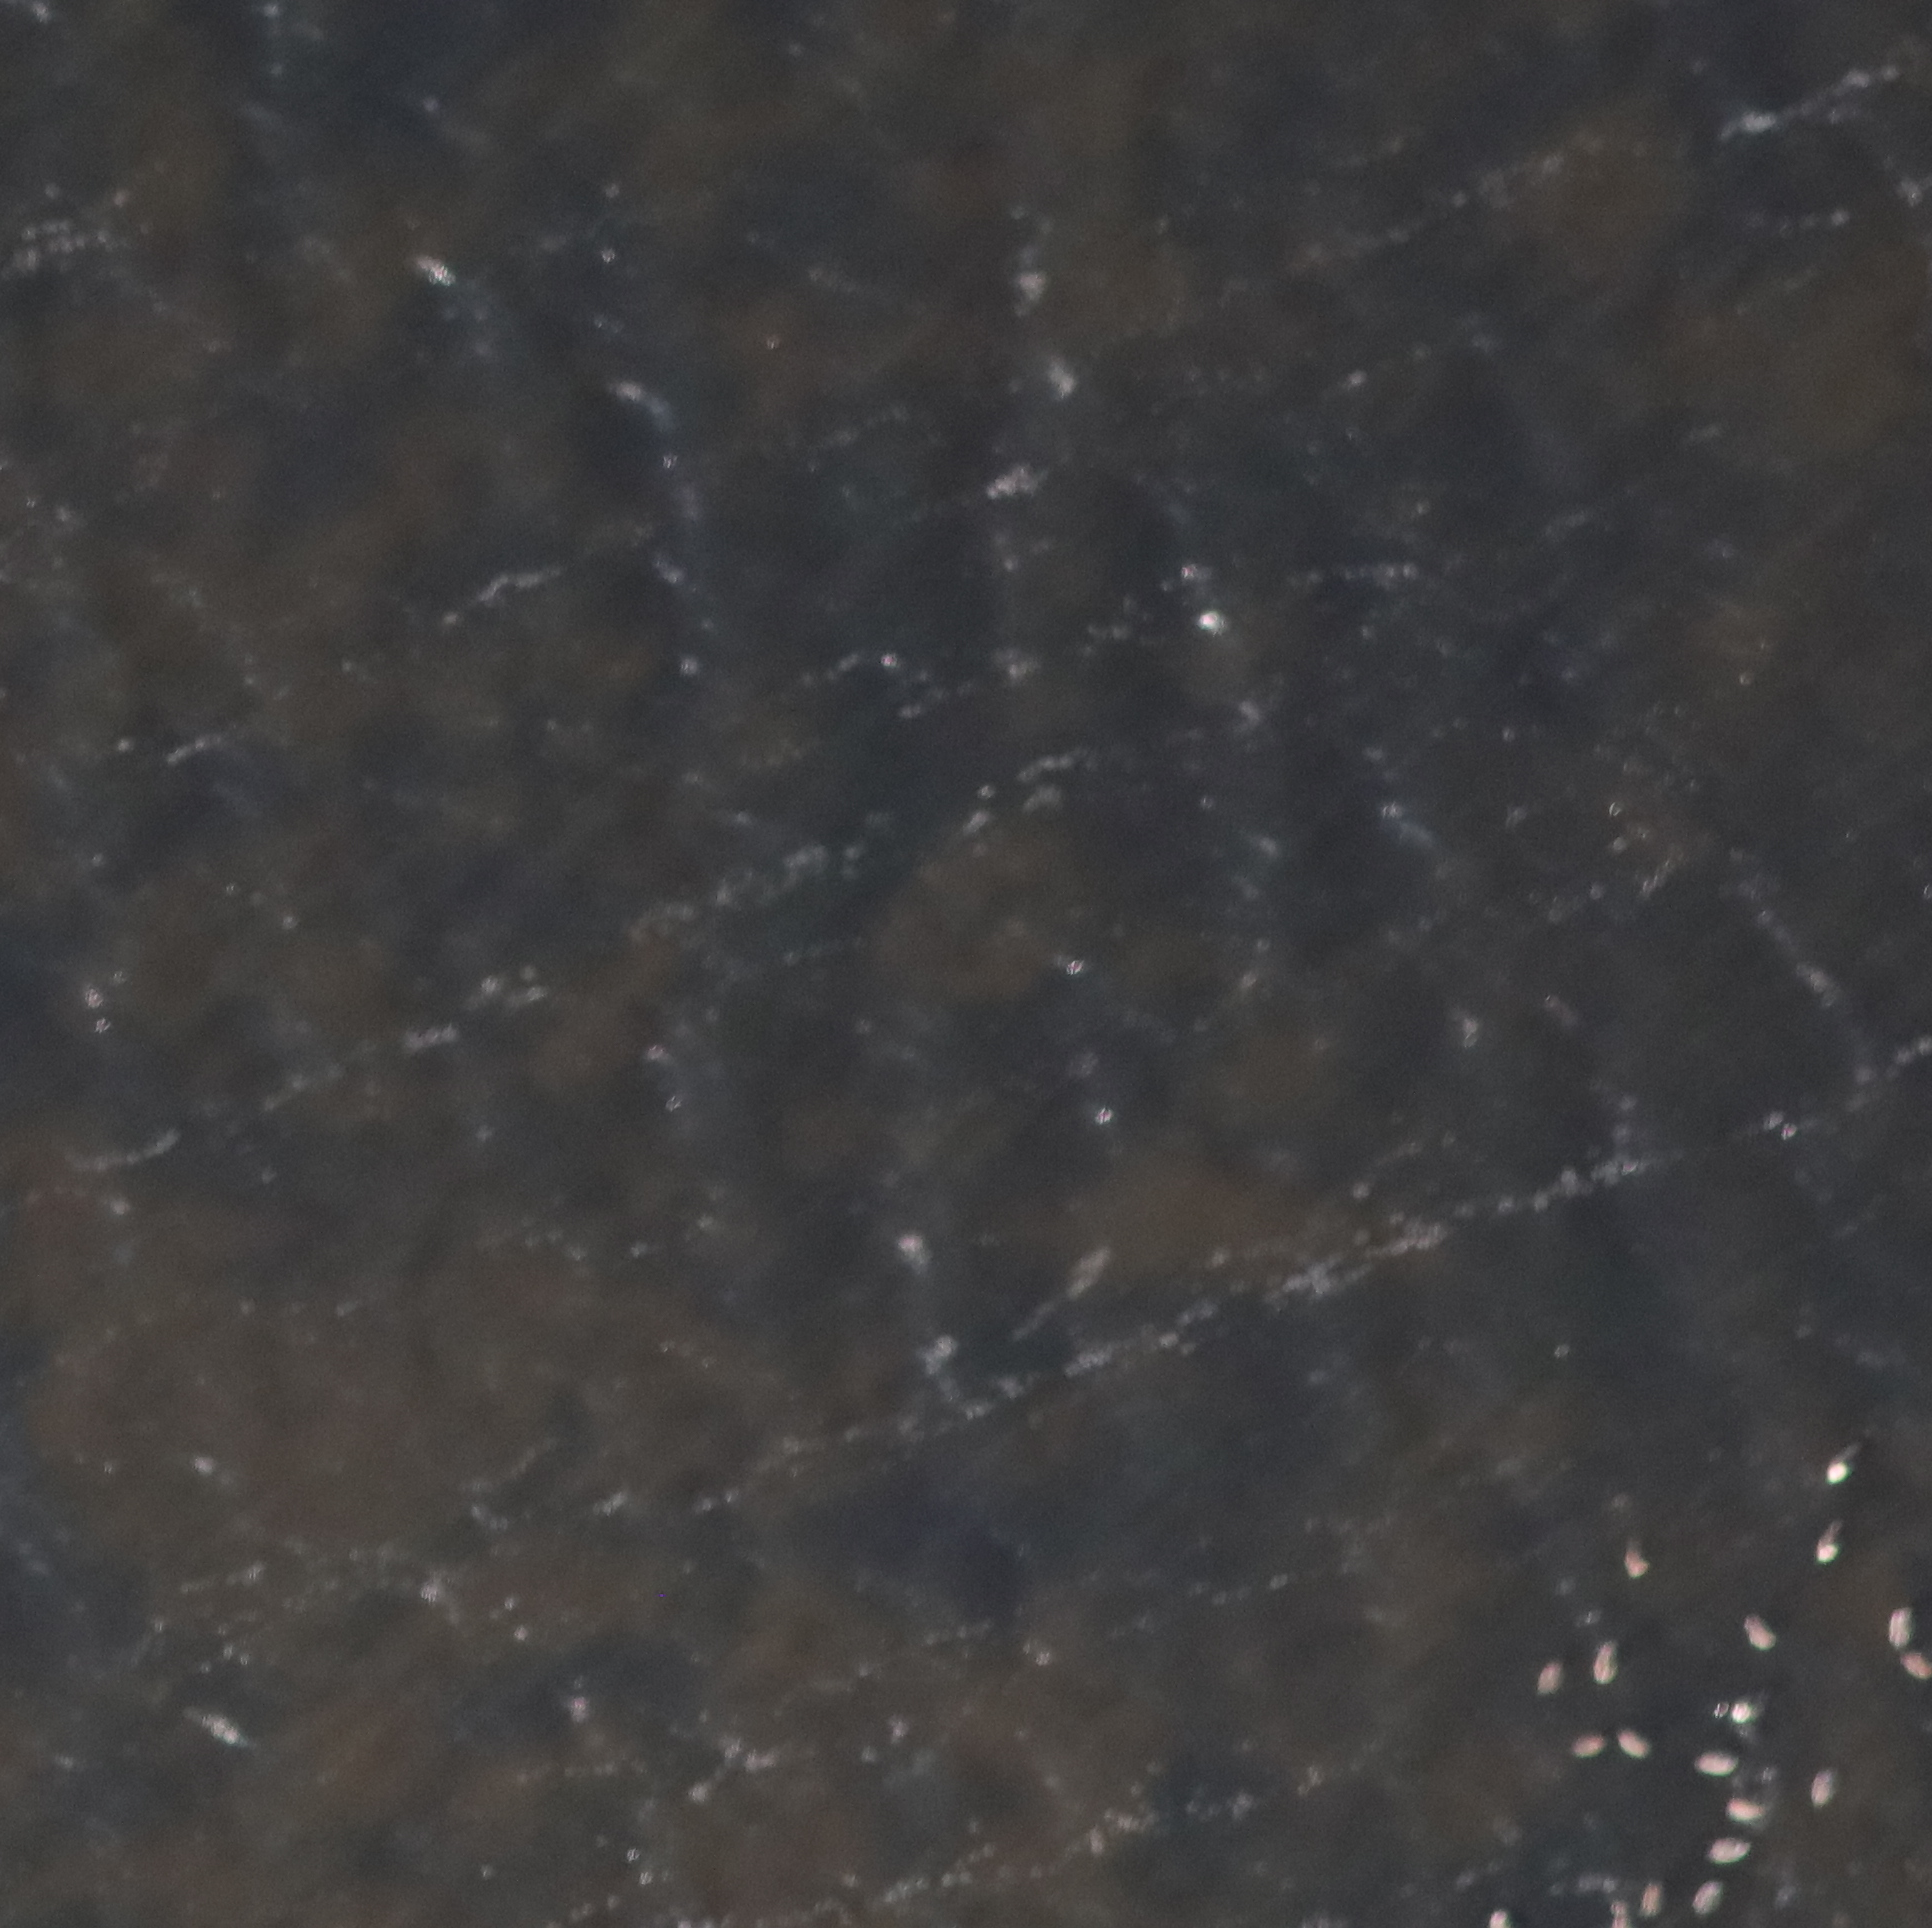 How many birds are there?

19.